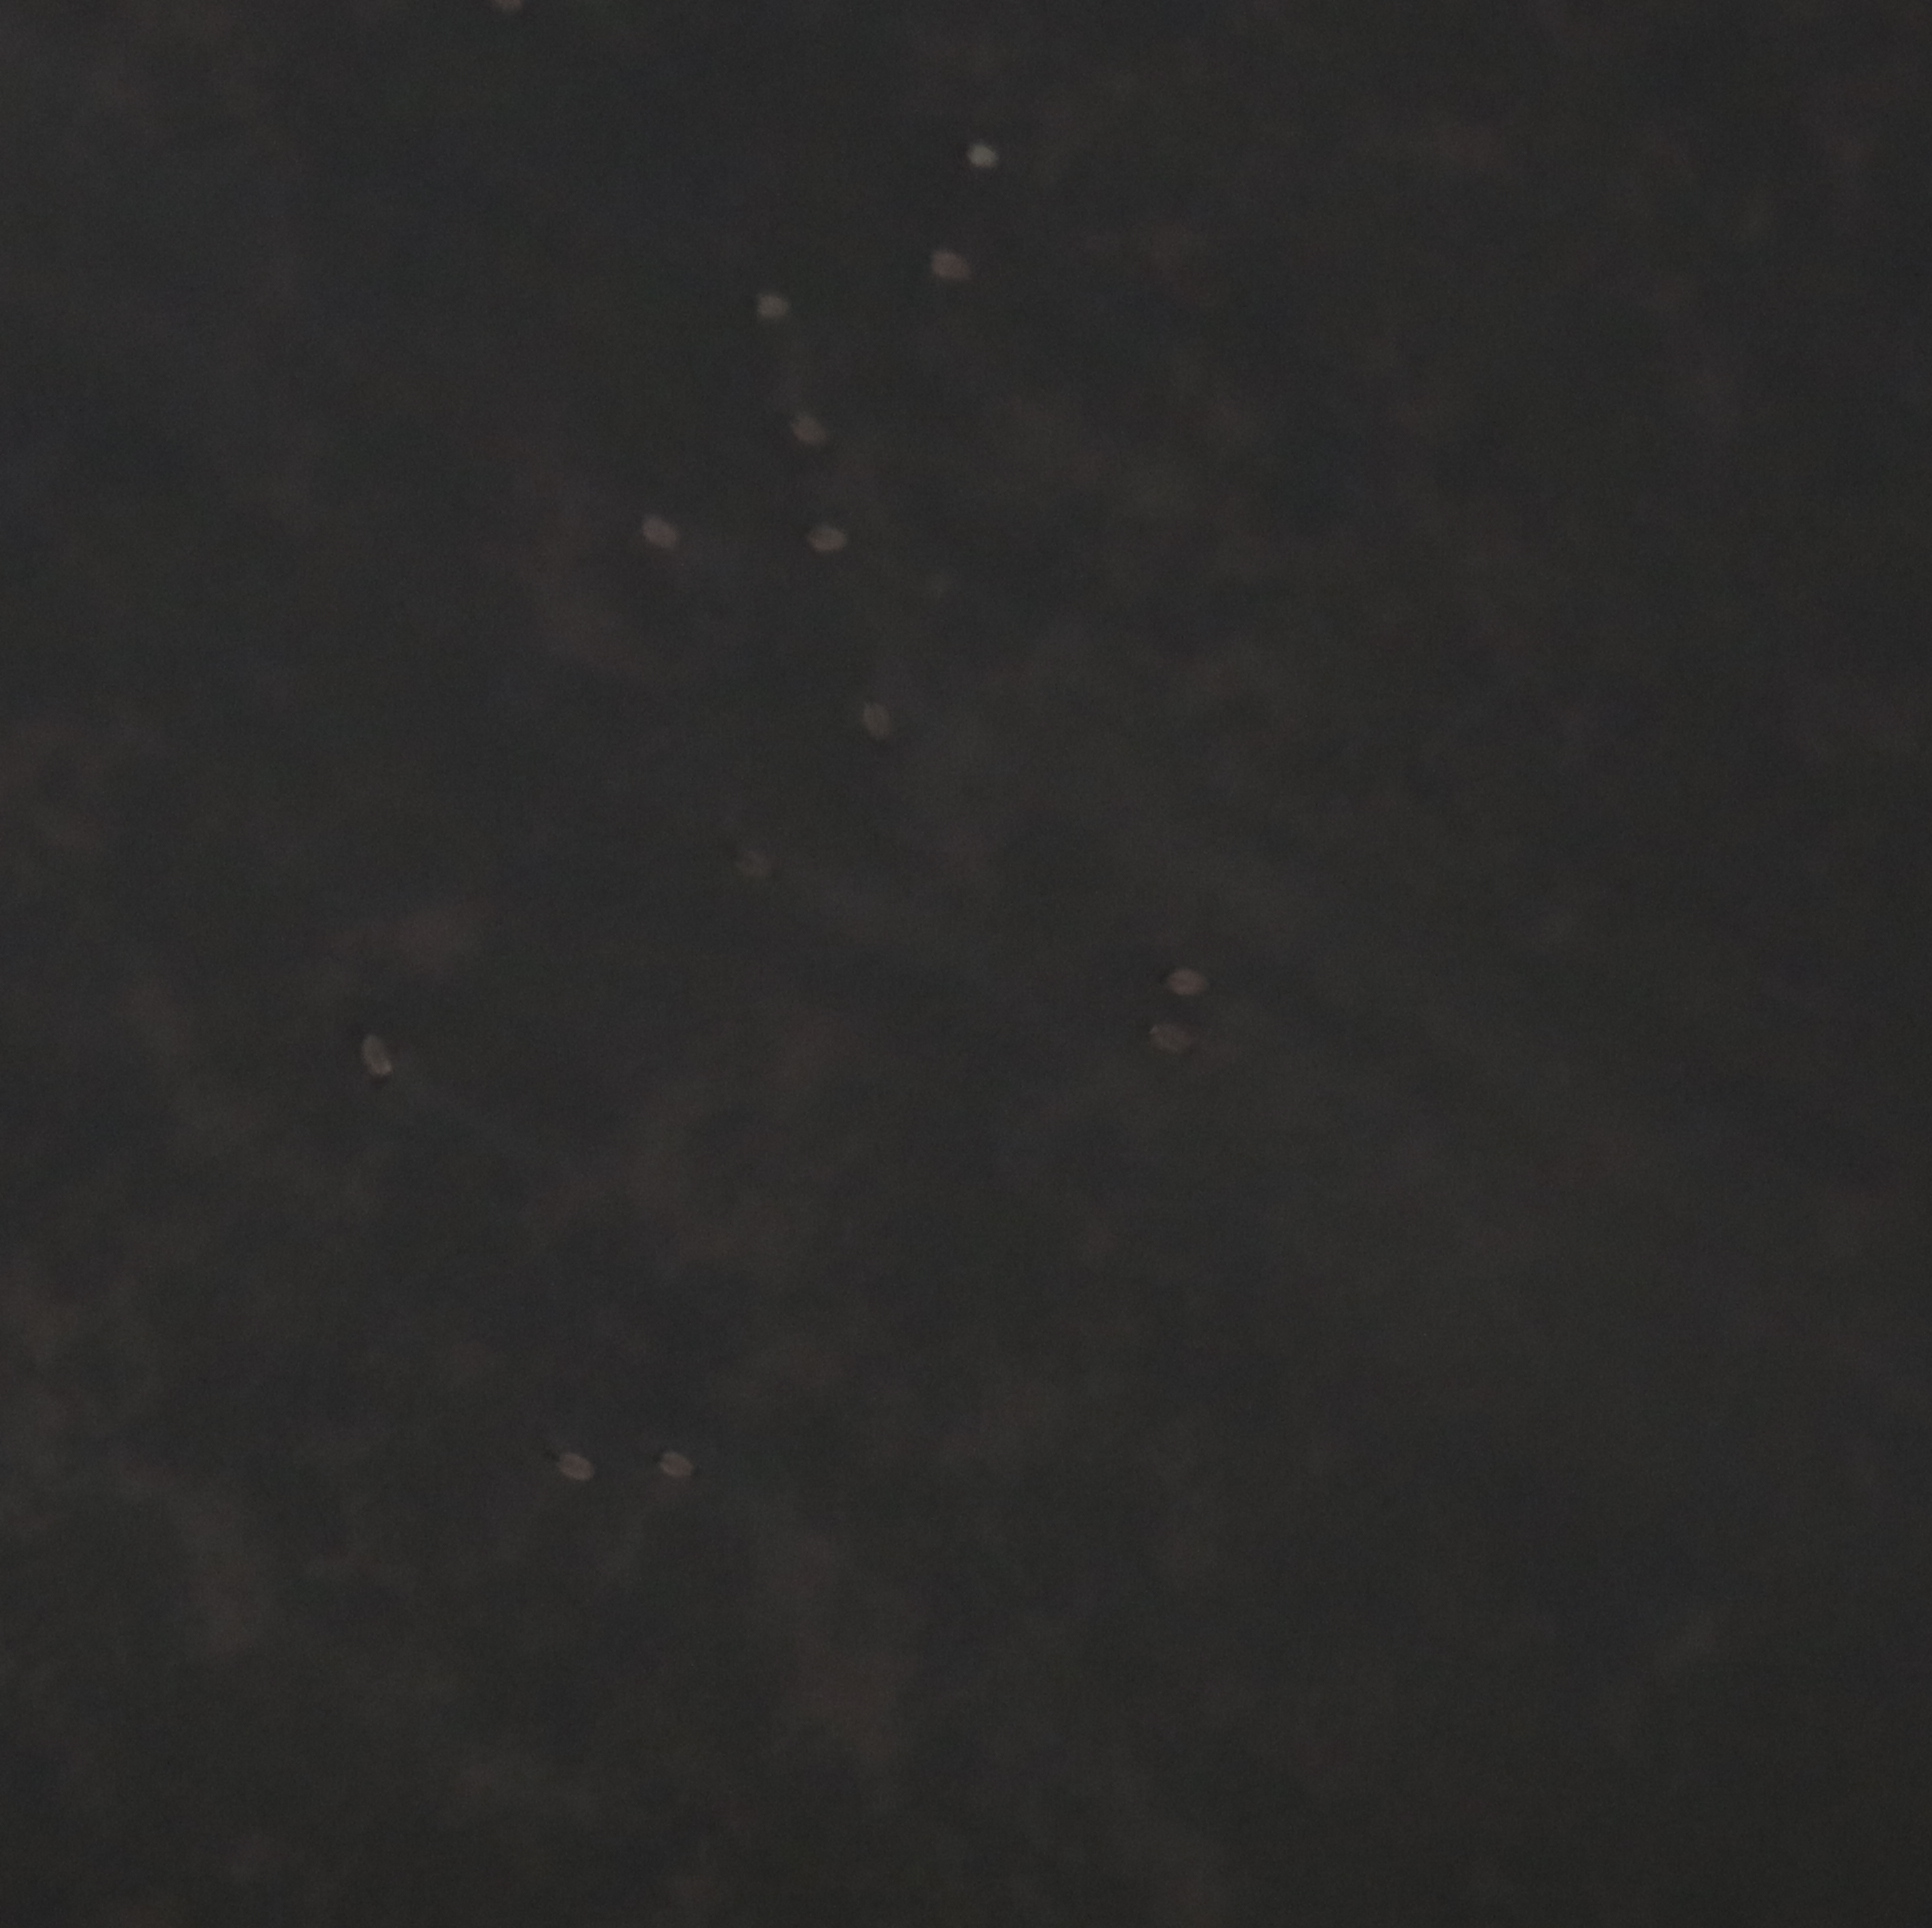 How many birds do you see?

13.